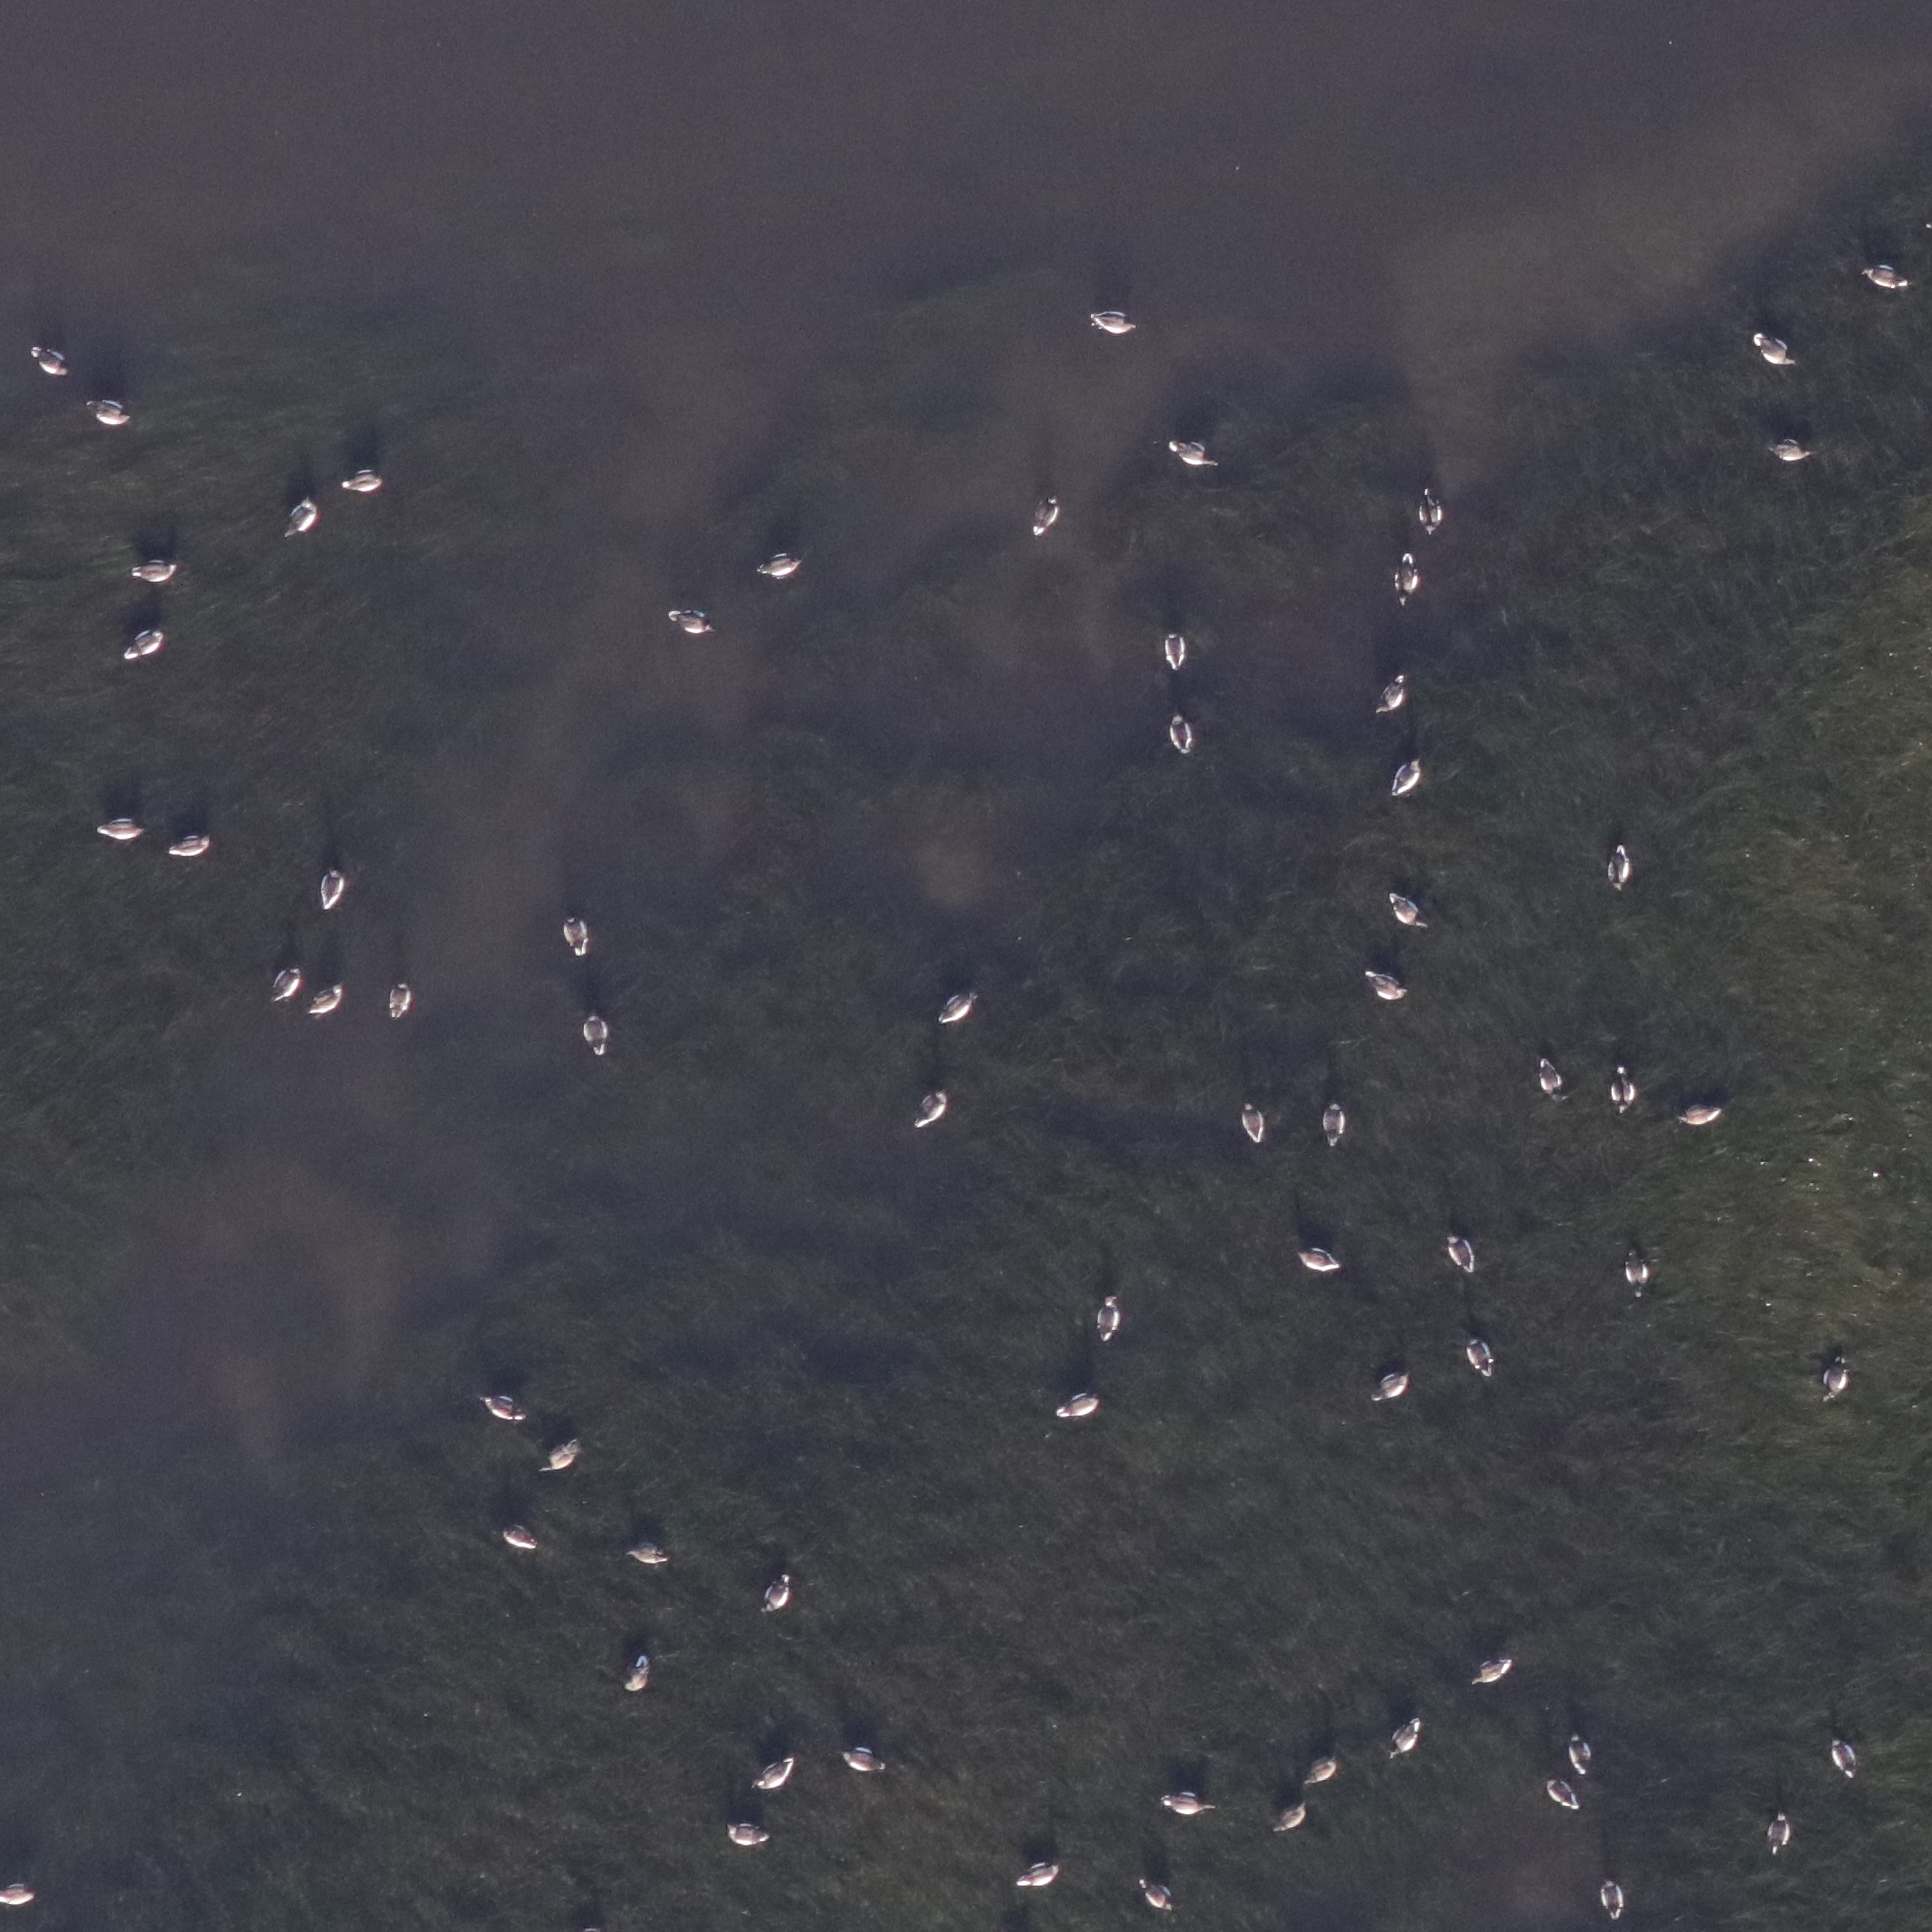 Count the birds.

68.